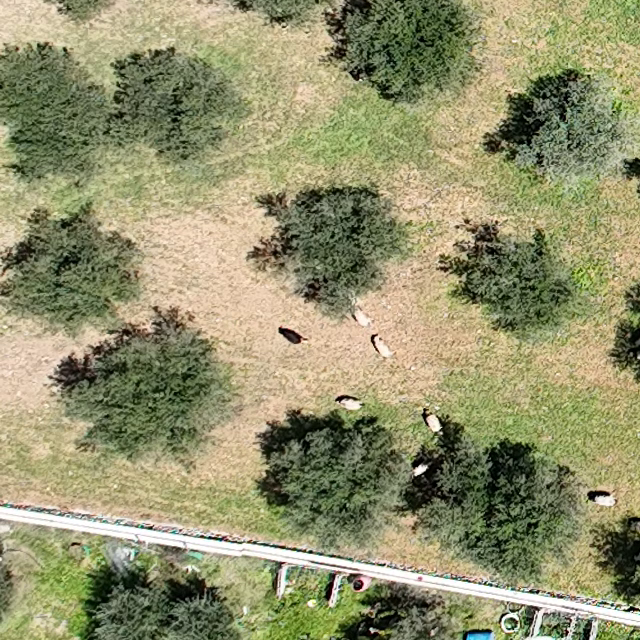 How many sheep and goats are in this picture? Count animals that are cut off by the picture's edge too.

10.